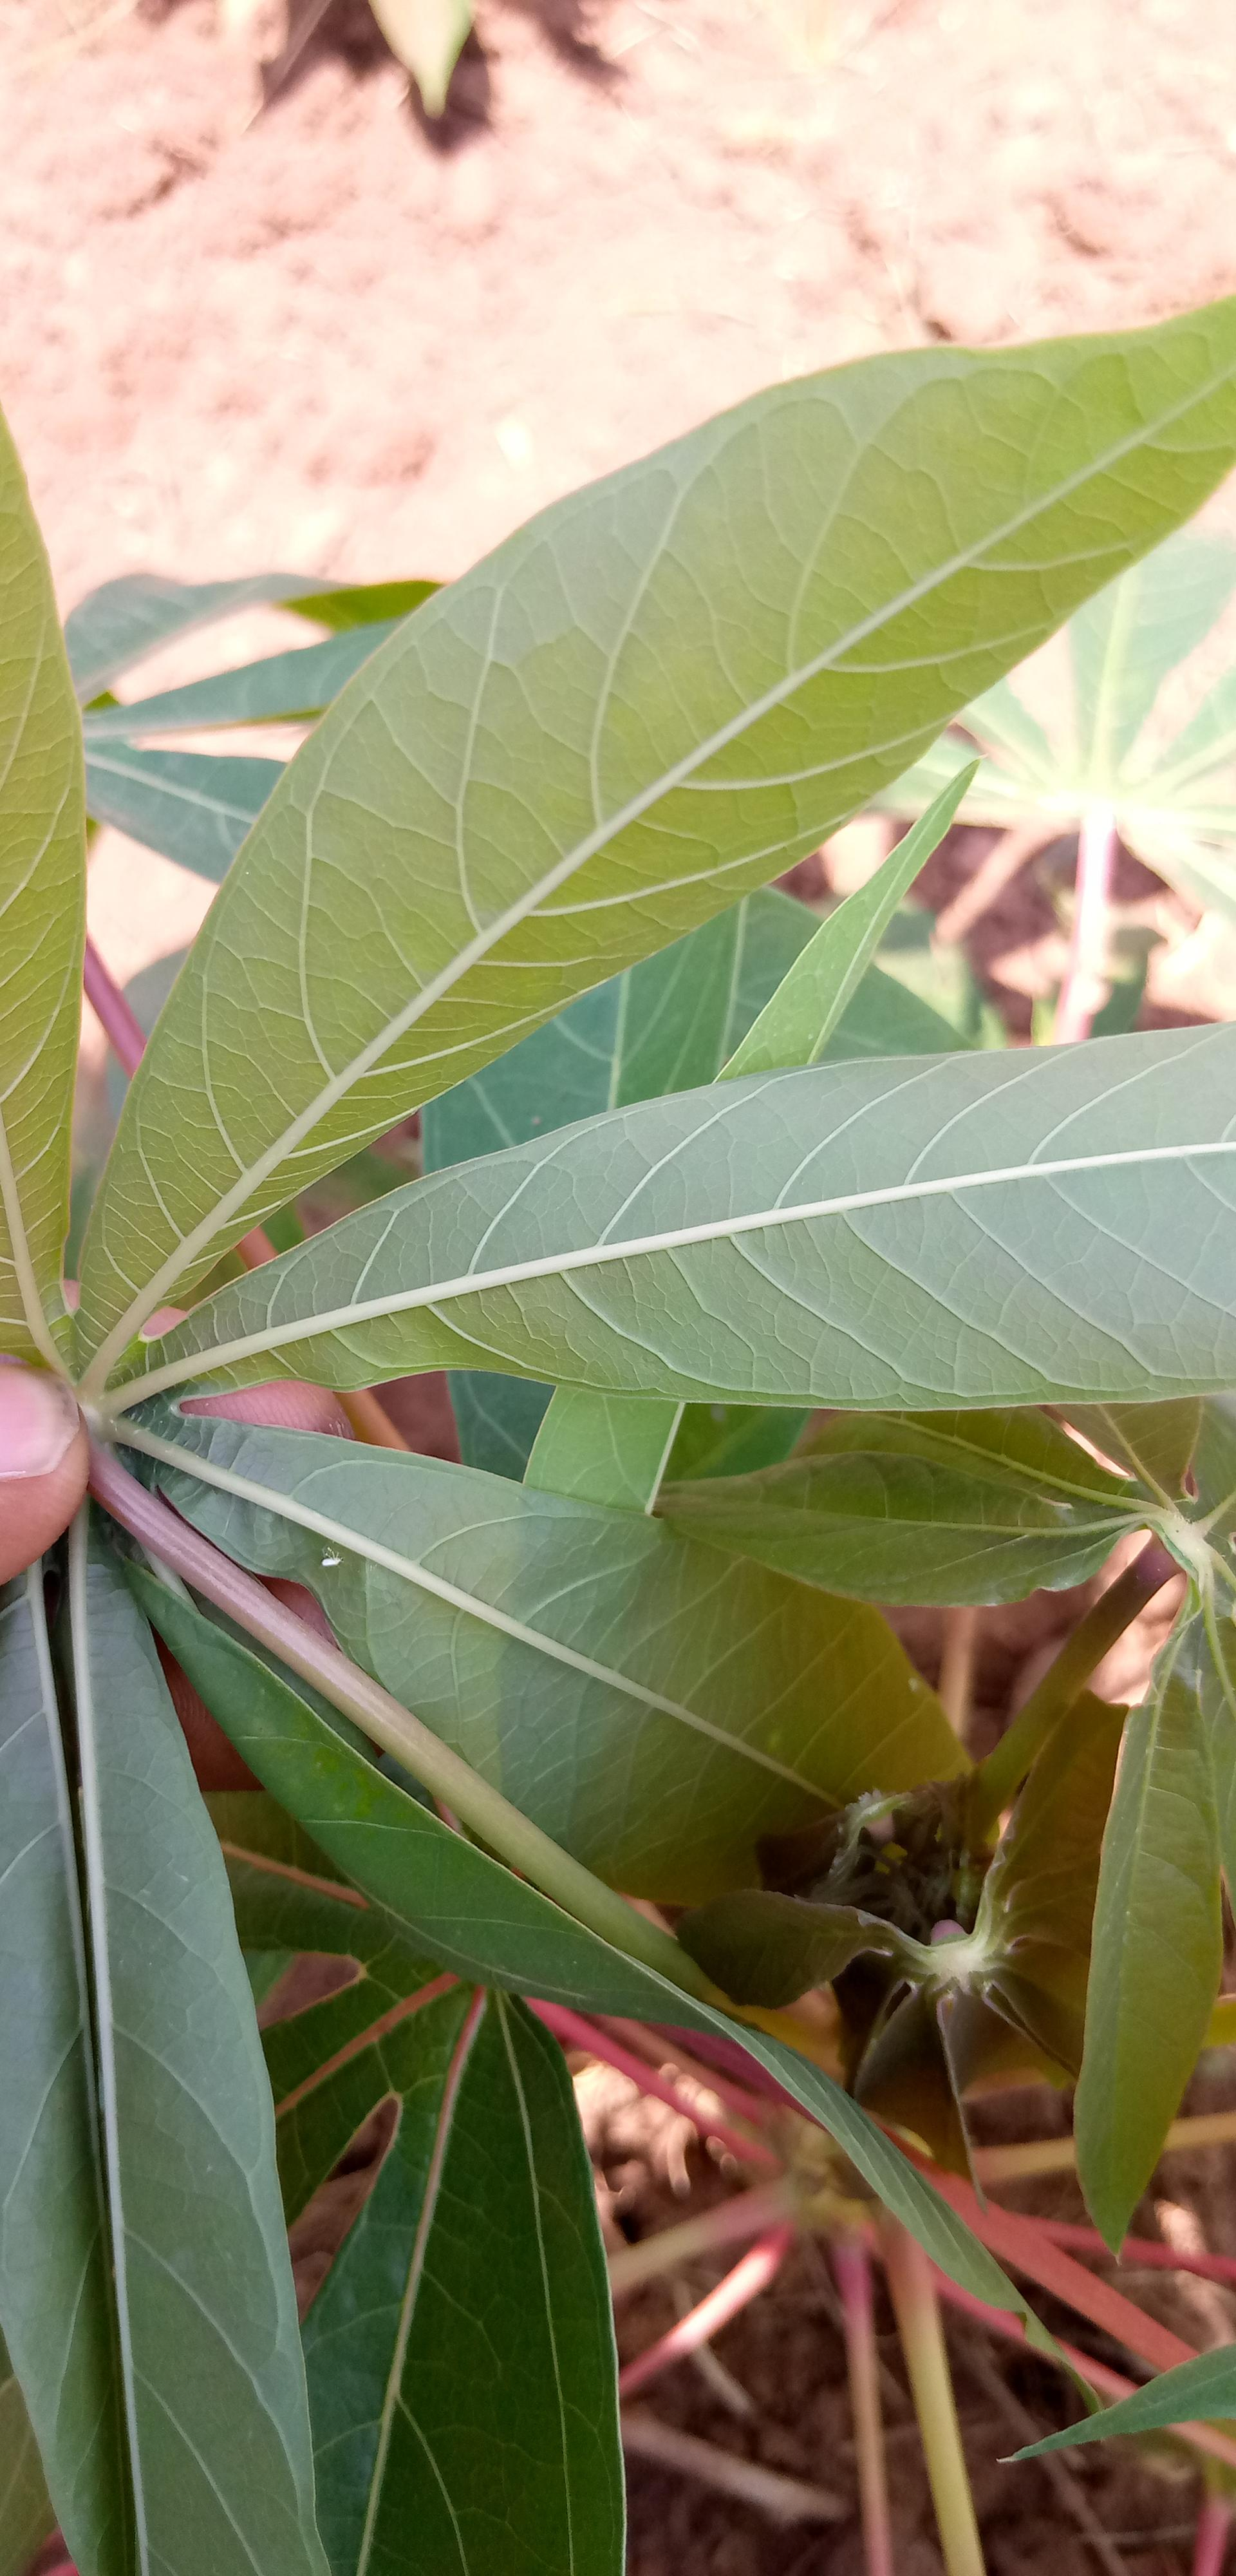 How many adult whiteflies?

1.